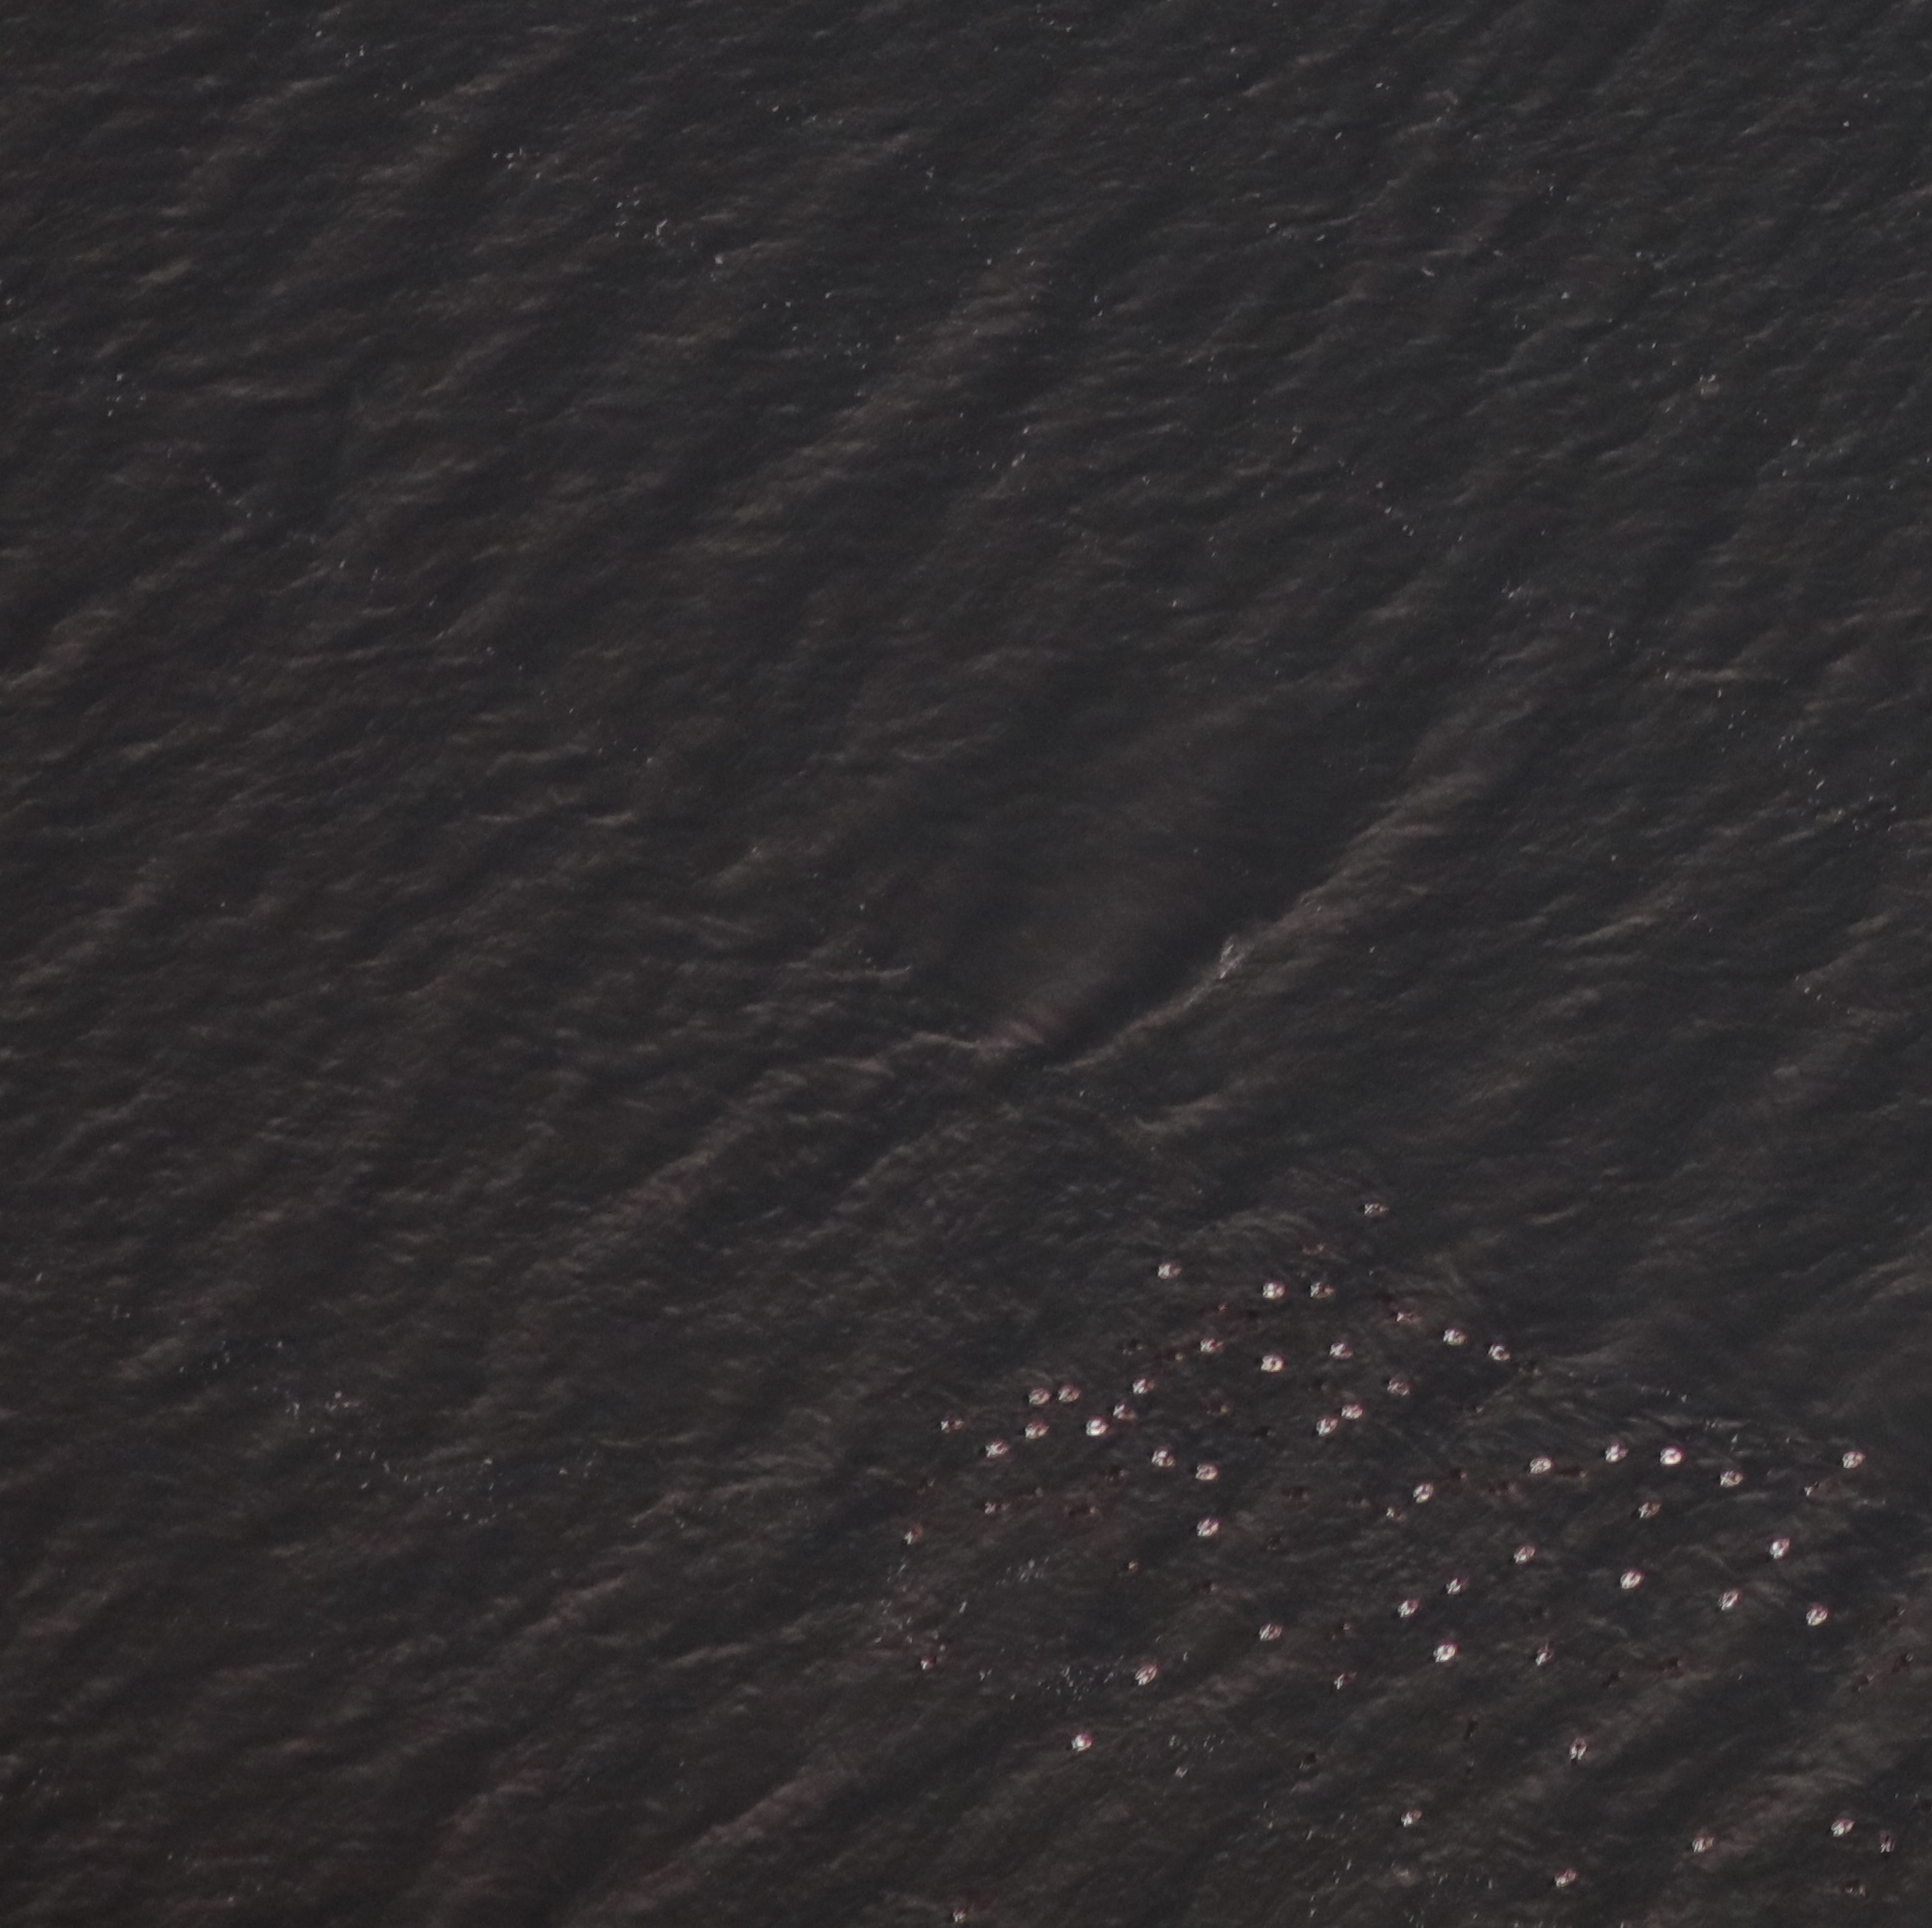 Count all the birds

88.